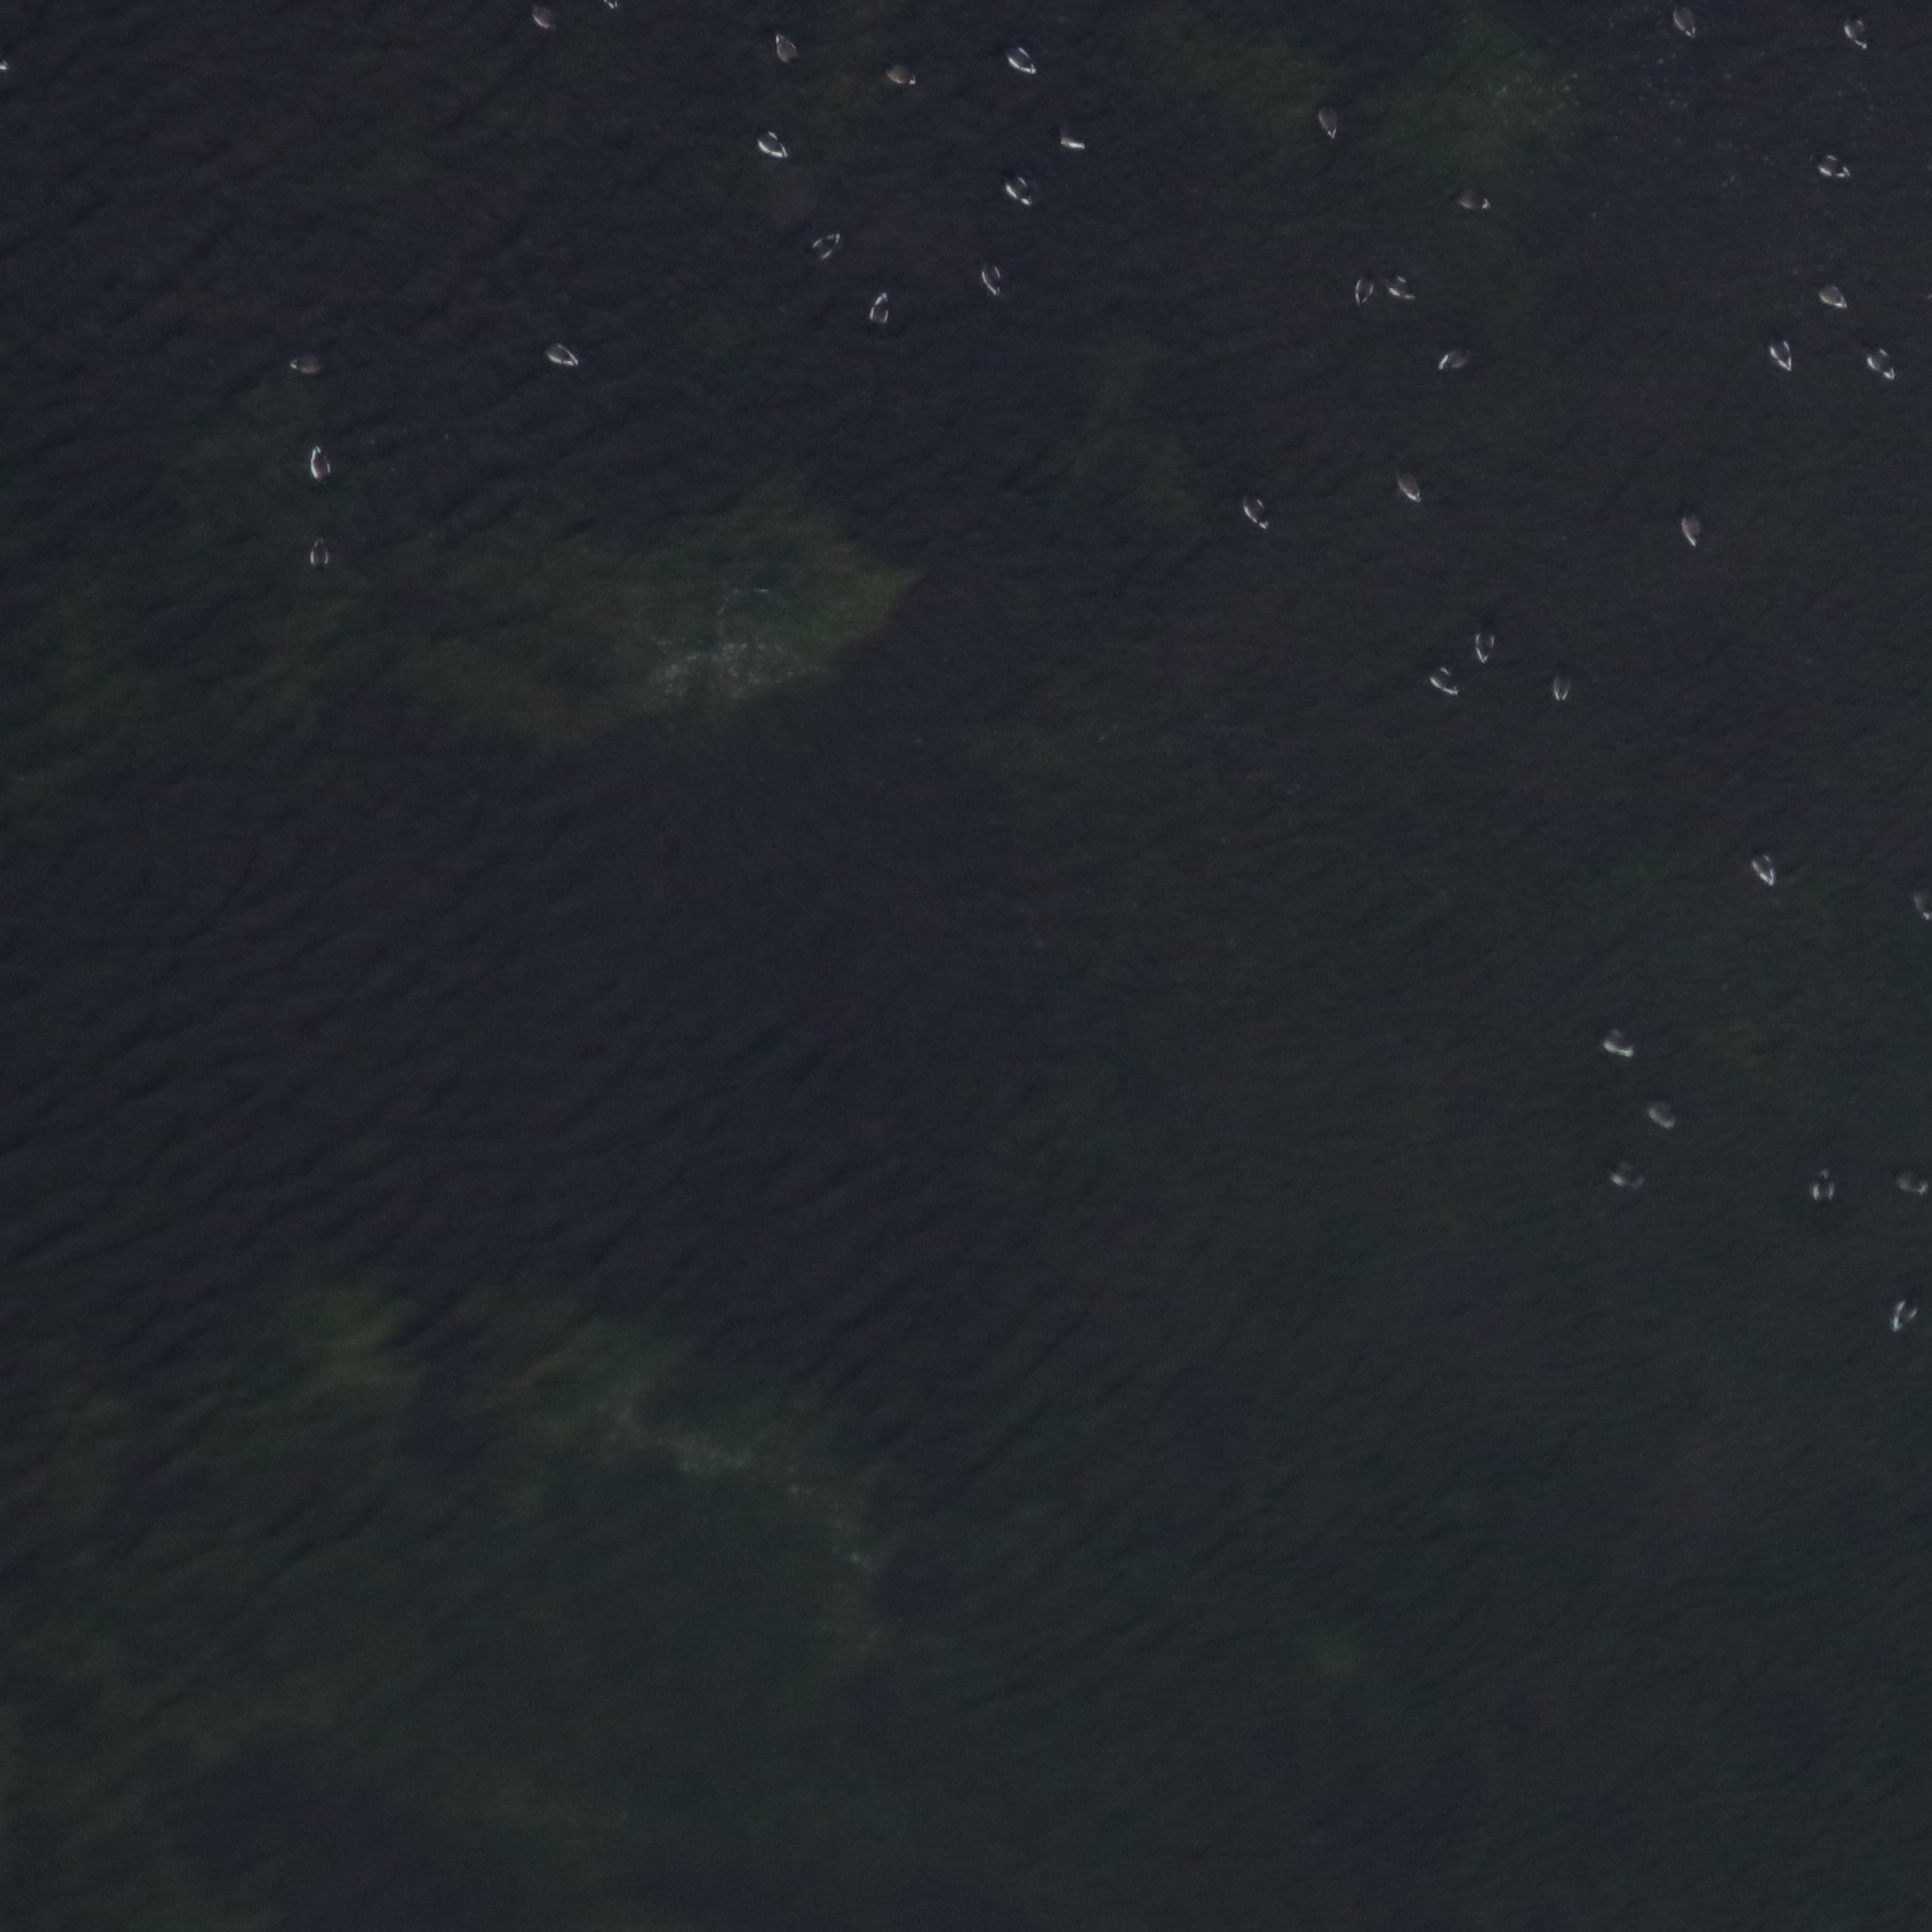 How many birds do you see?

39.